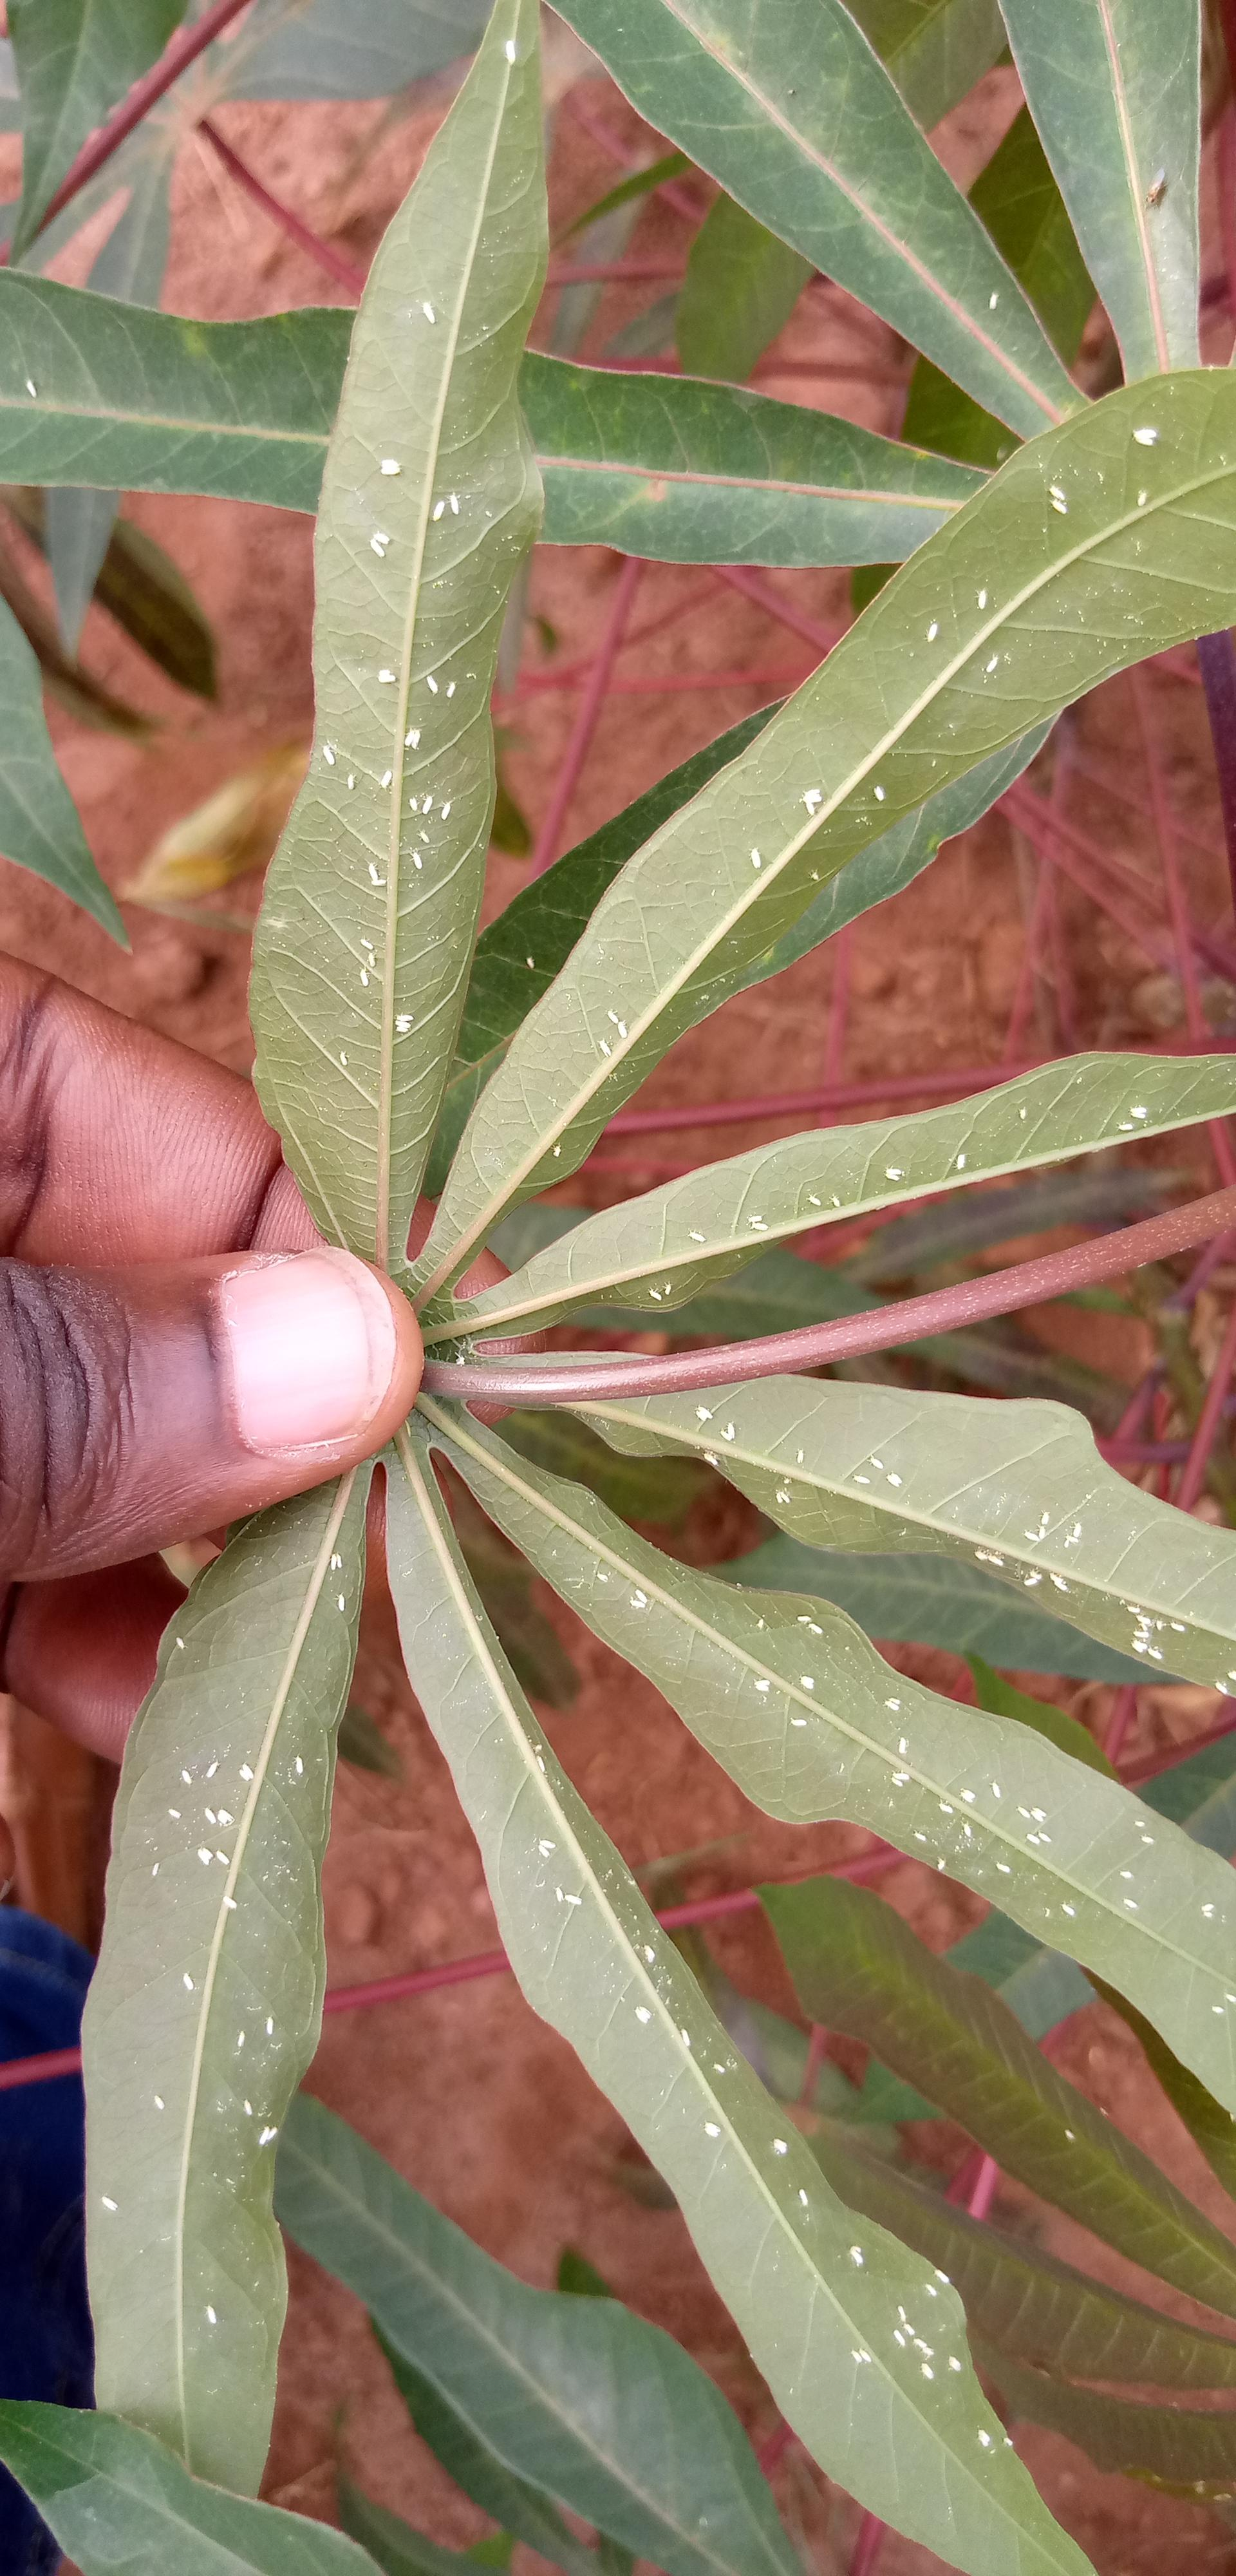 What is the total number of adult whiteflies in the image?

149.